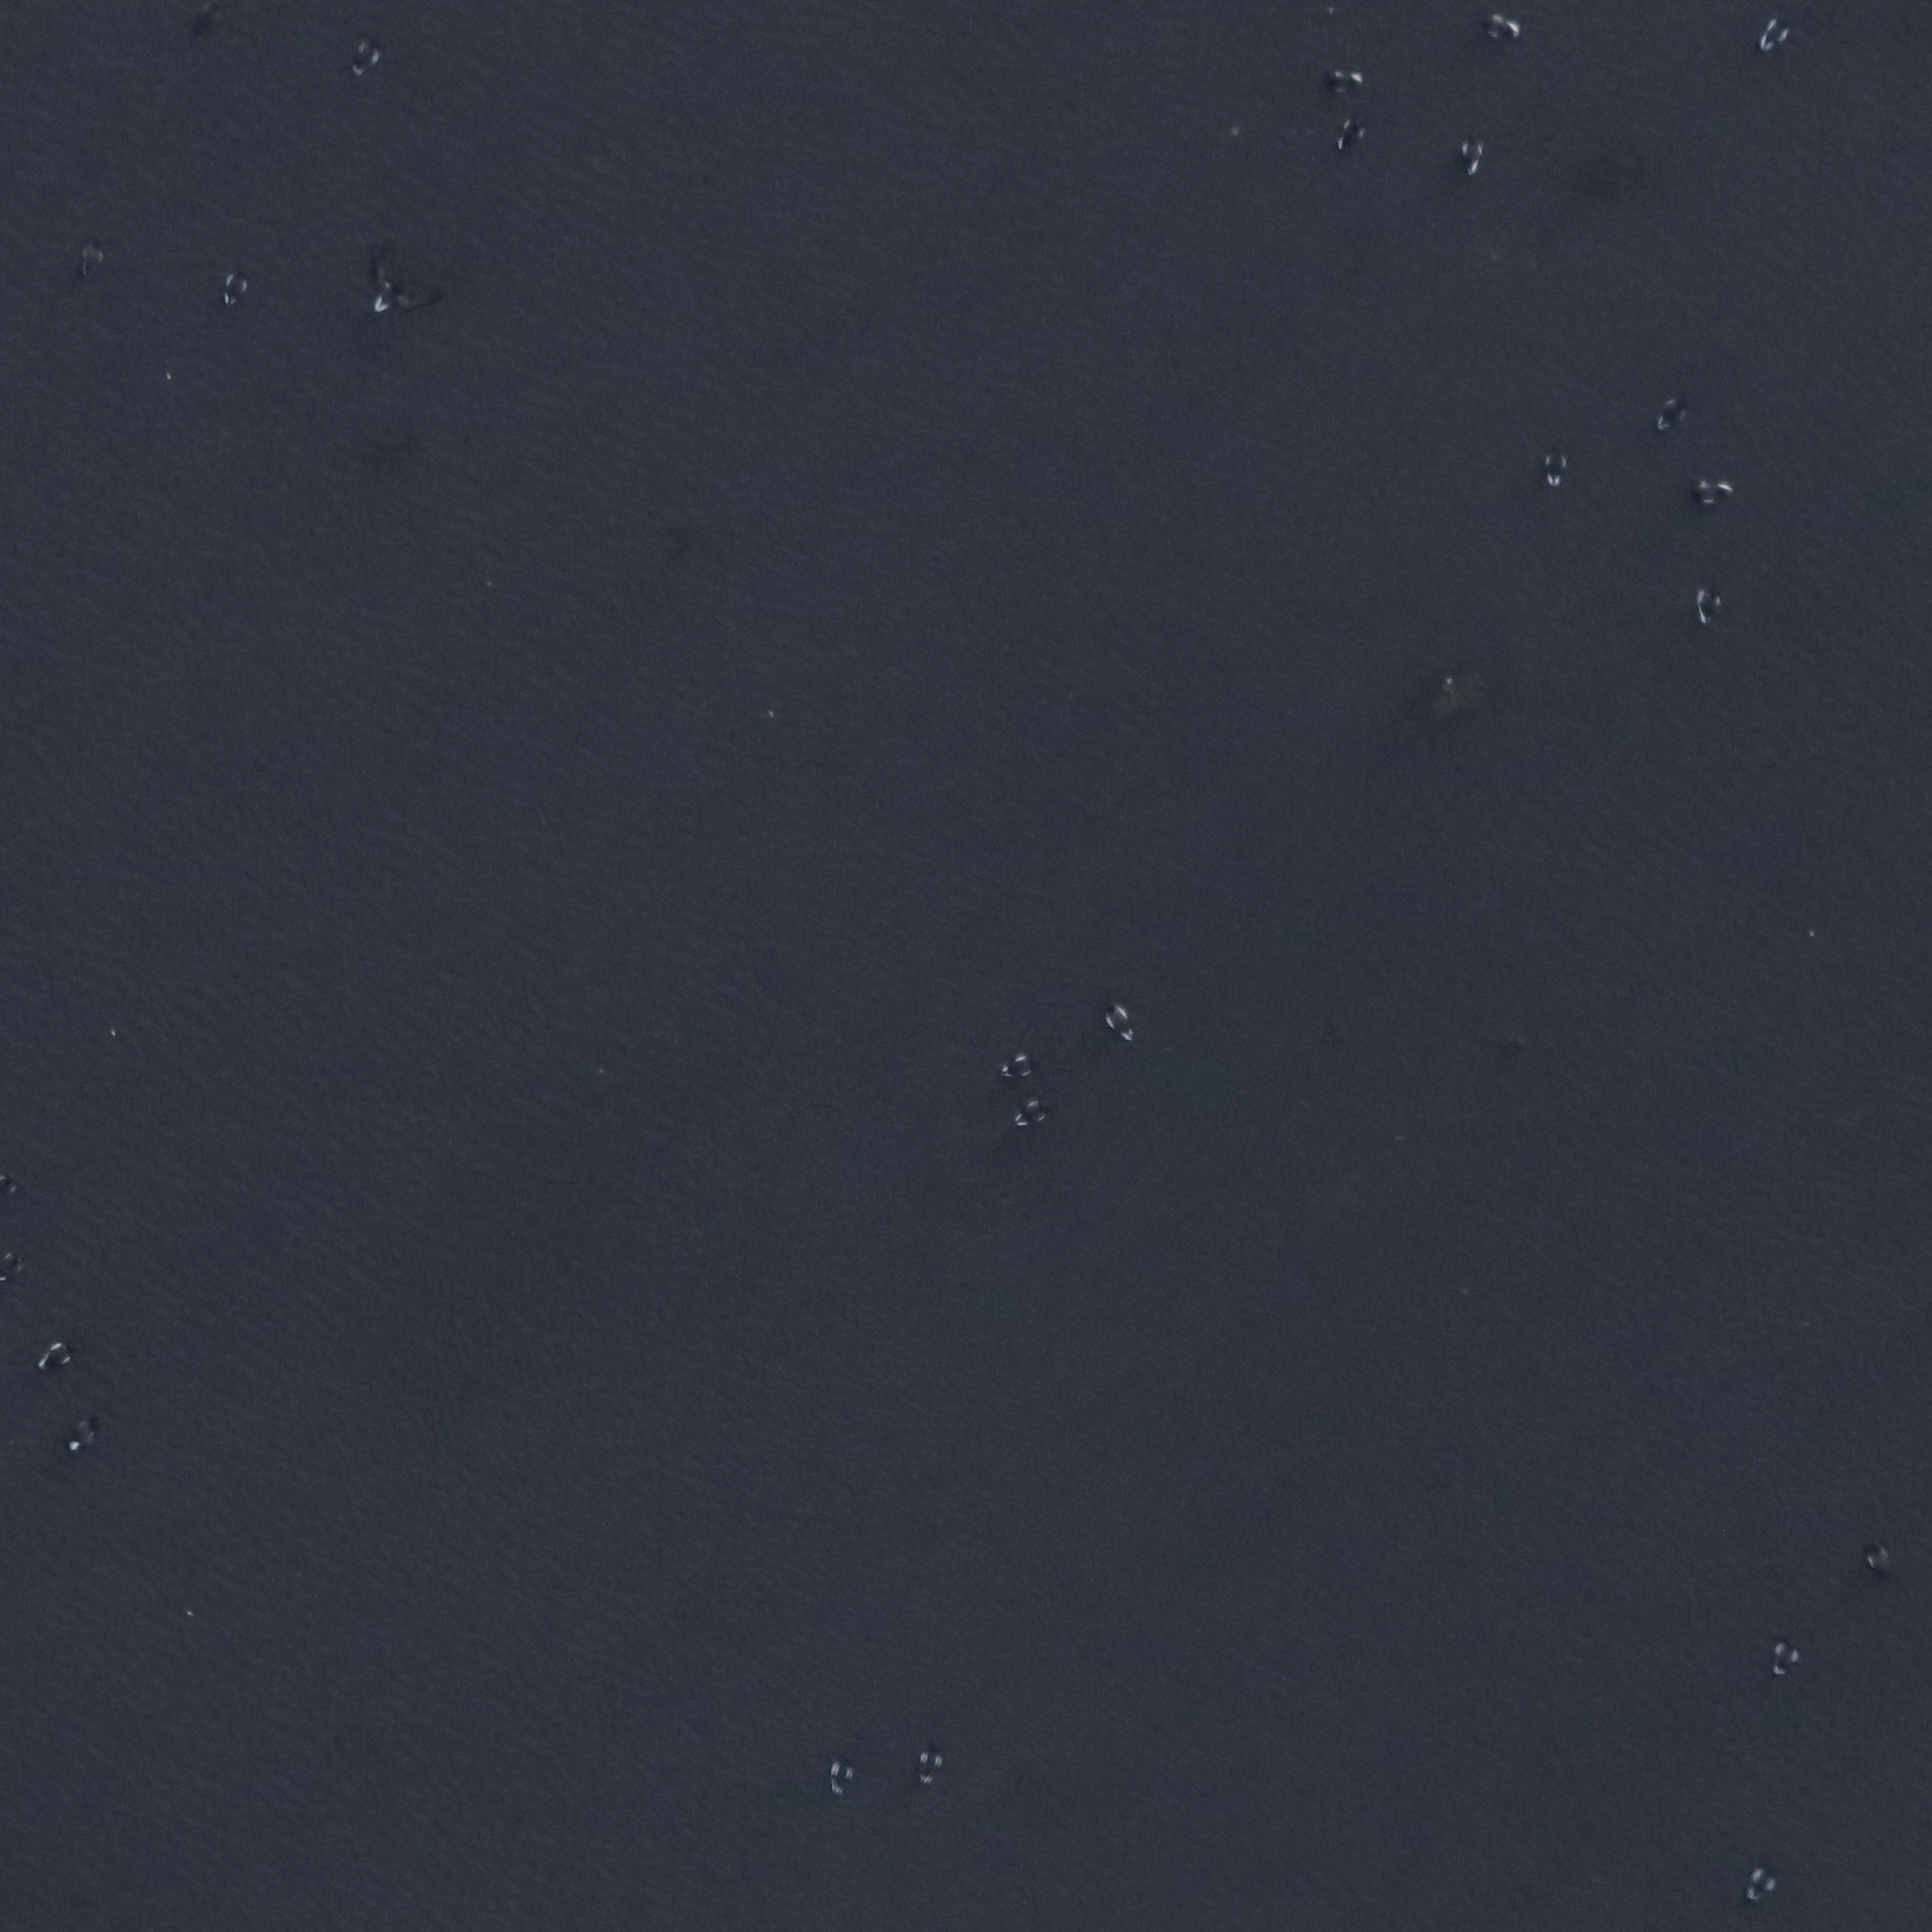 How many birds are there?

26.